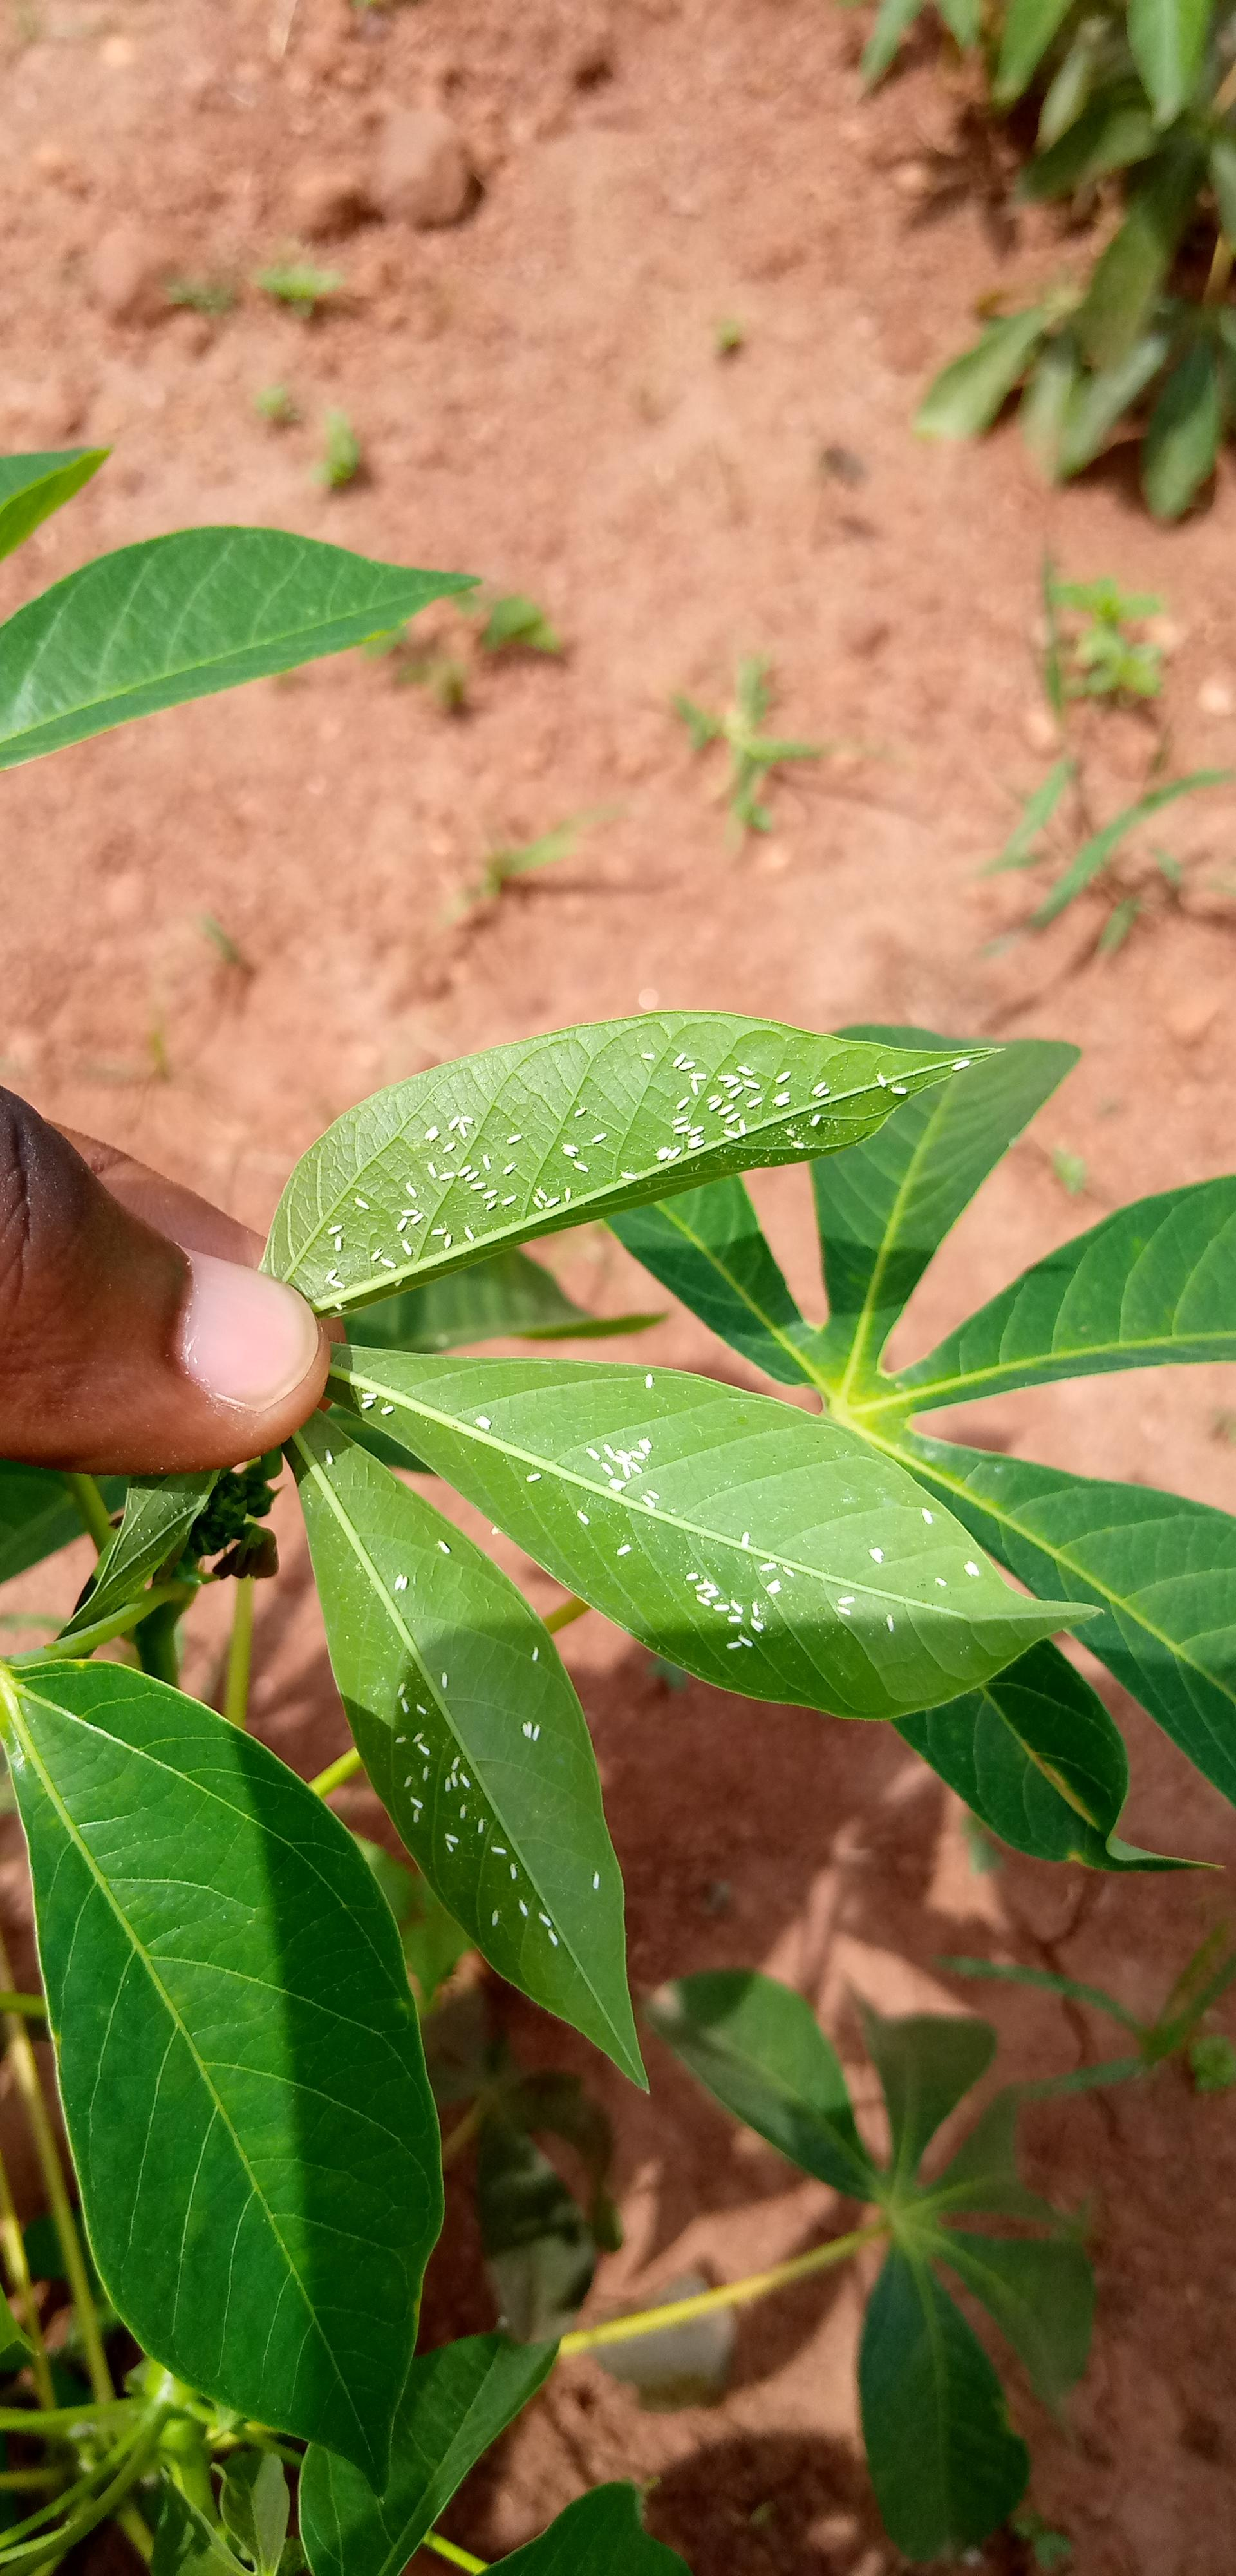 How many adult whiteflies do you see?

166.